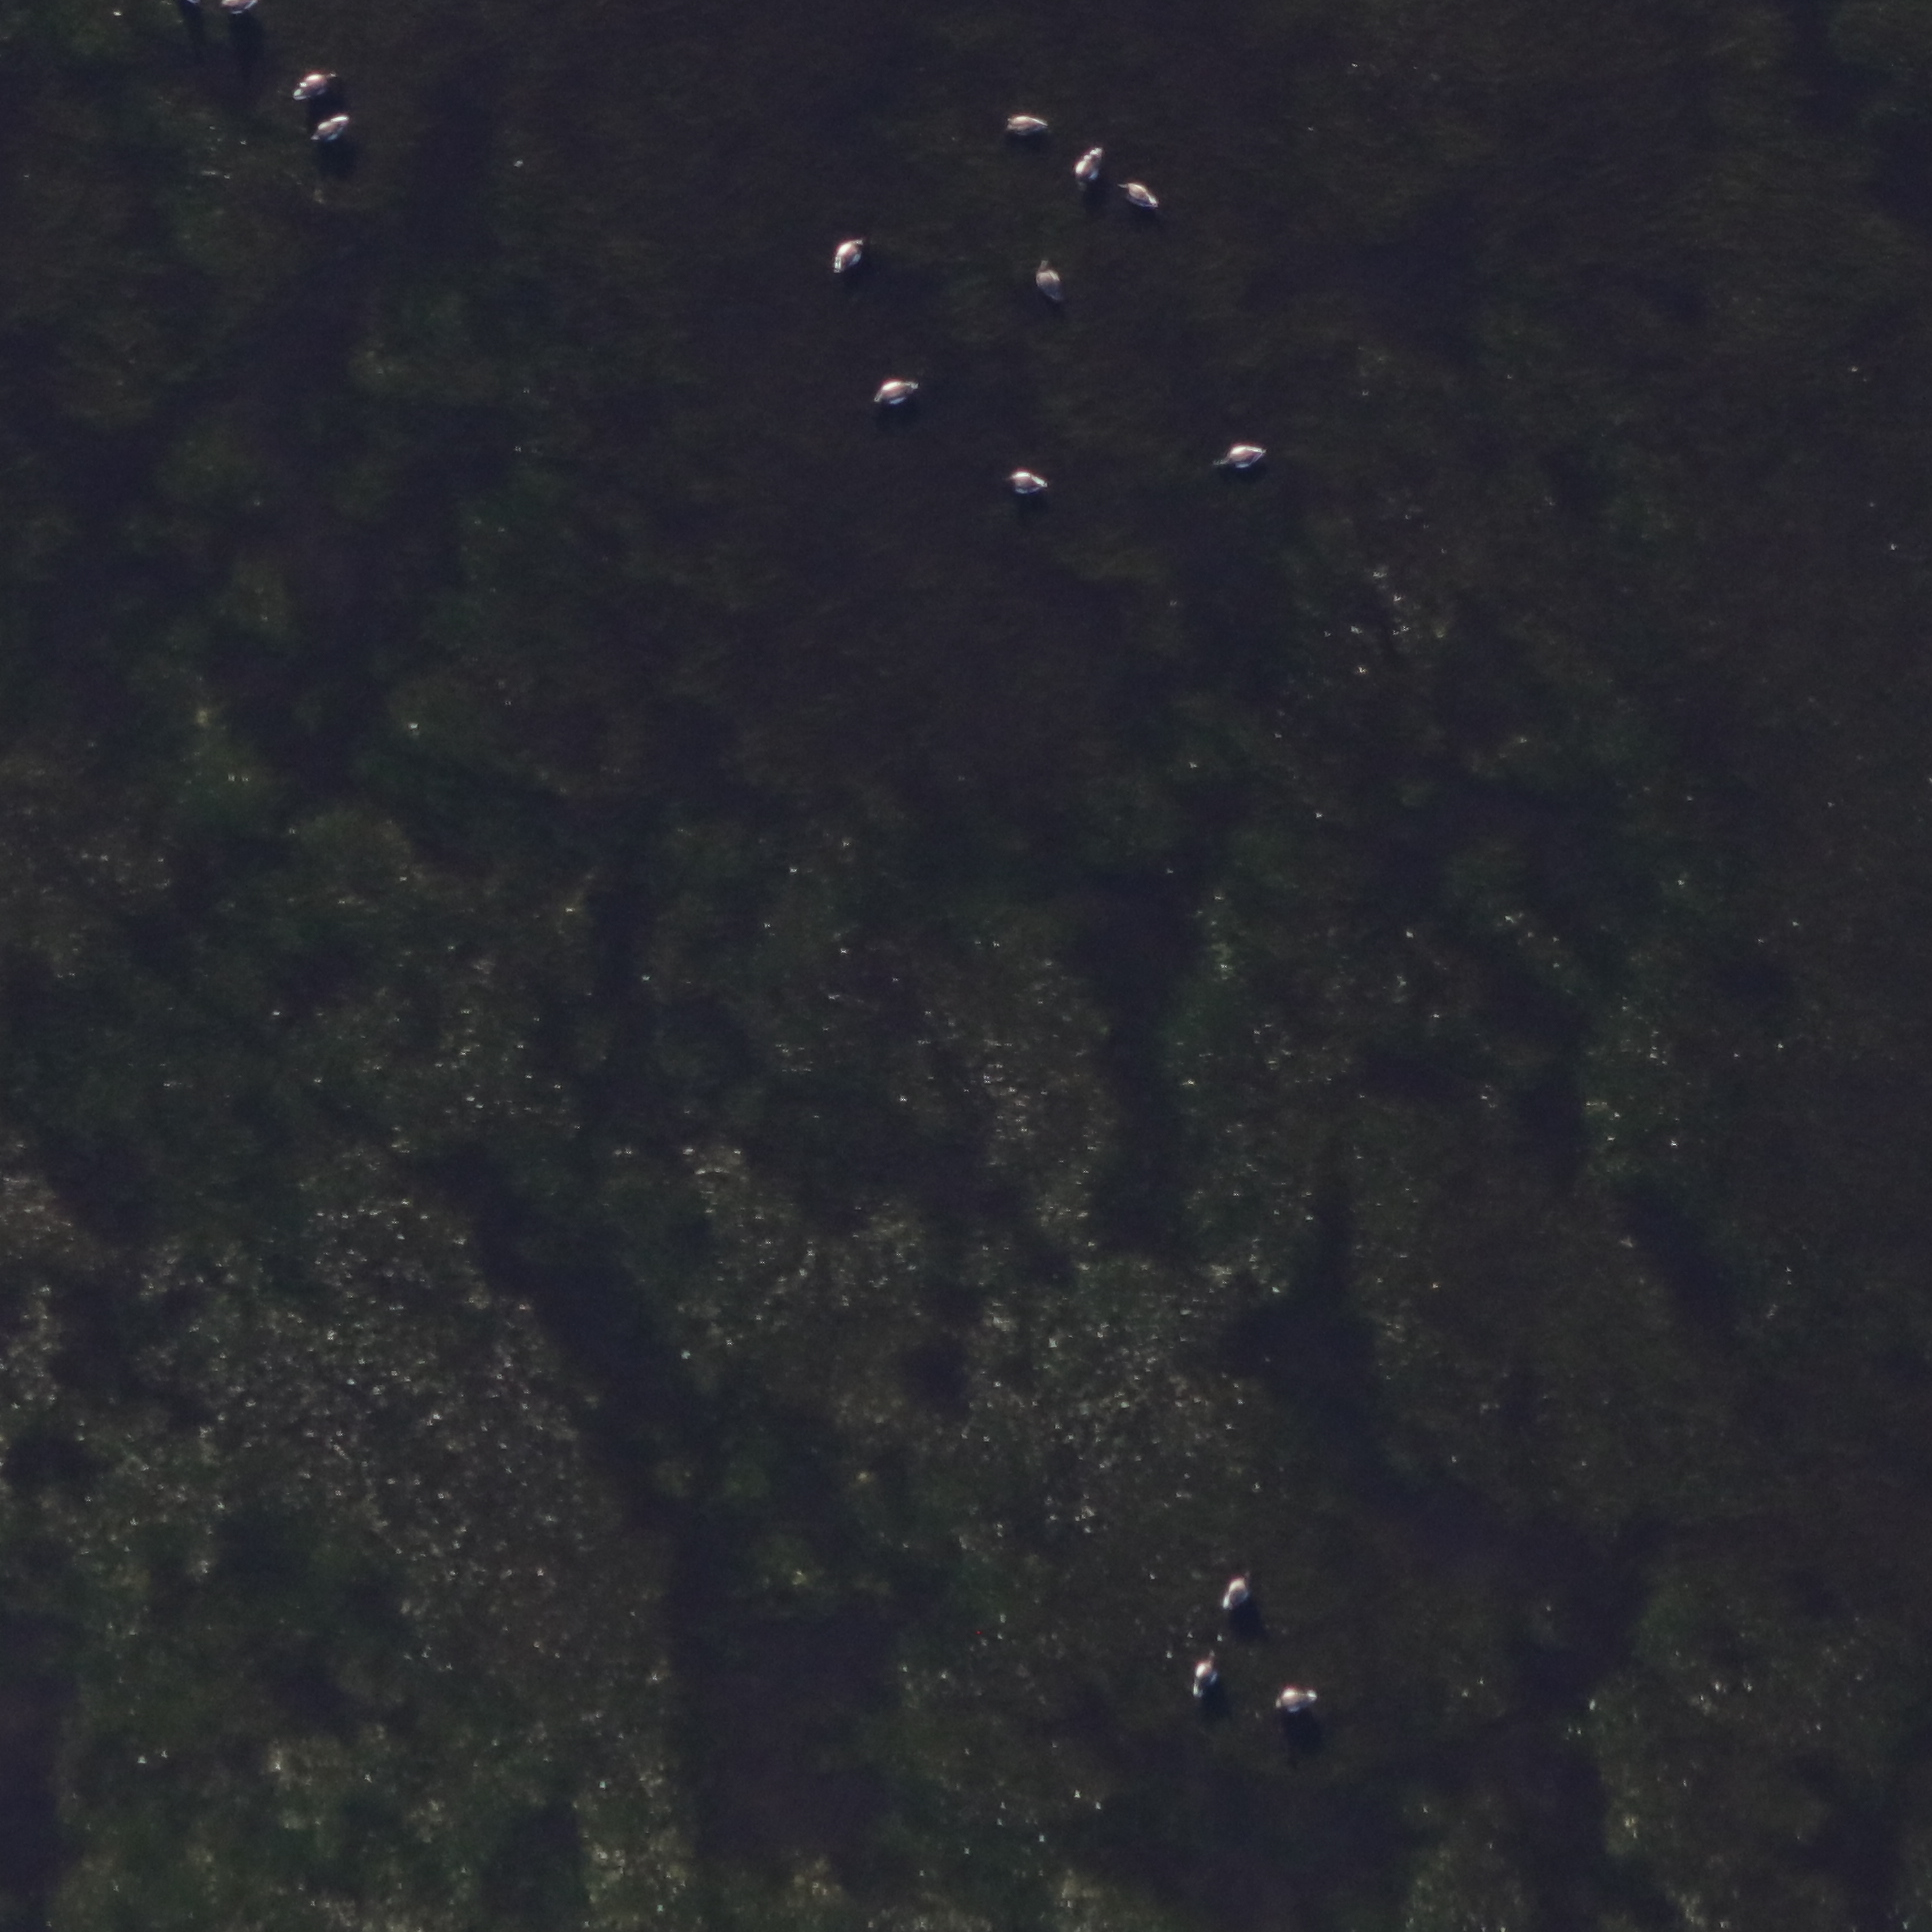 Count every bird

14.